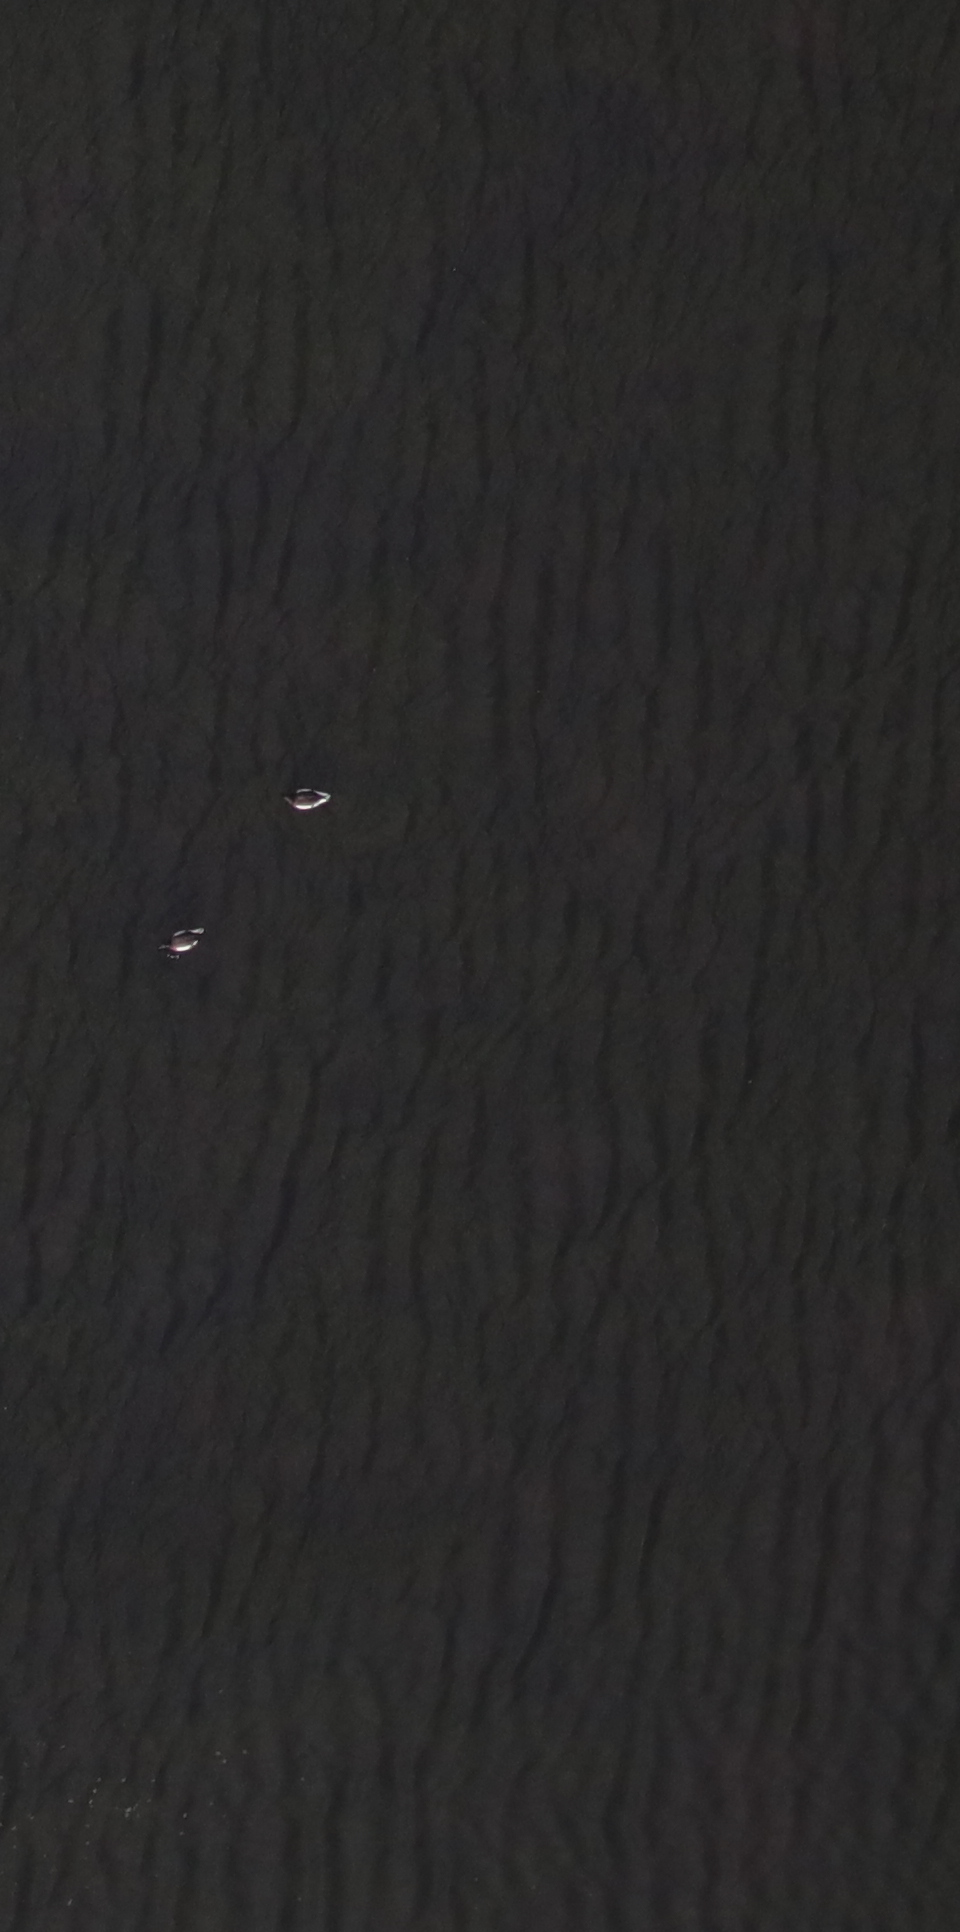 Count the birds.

2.